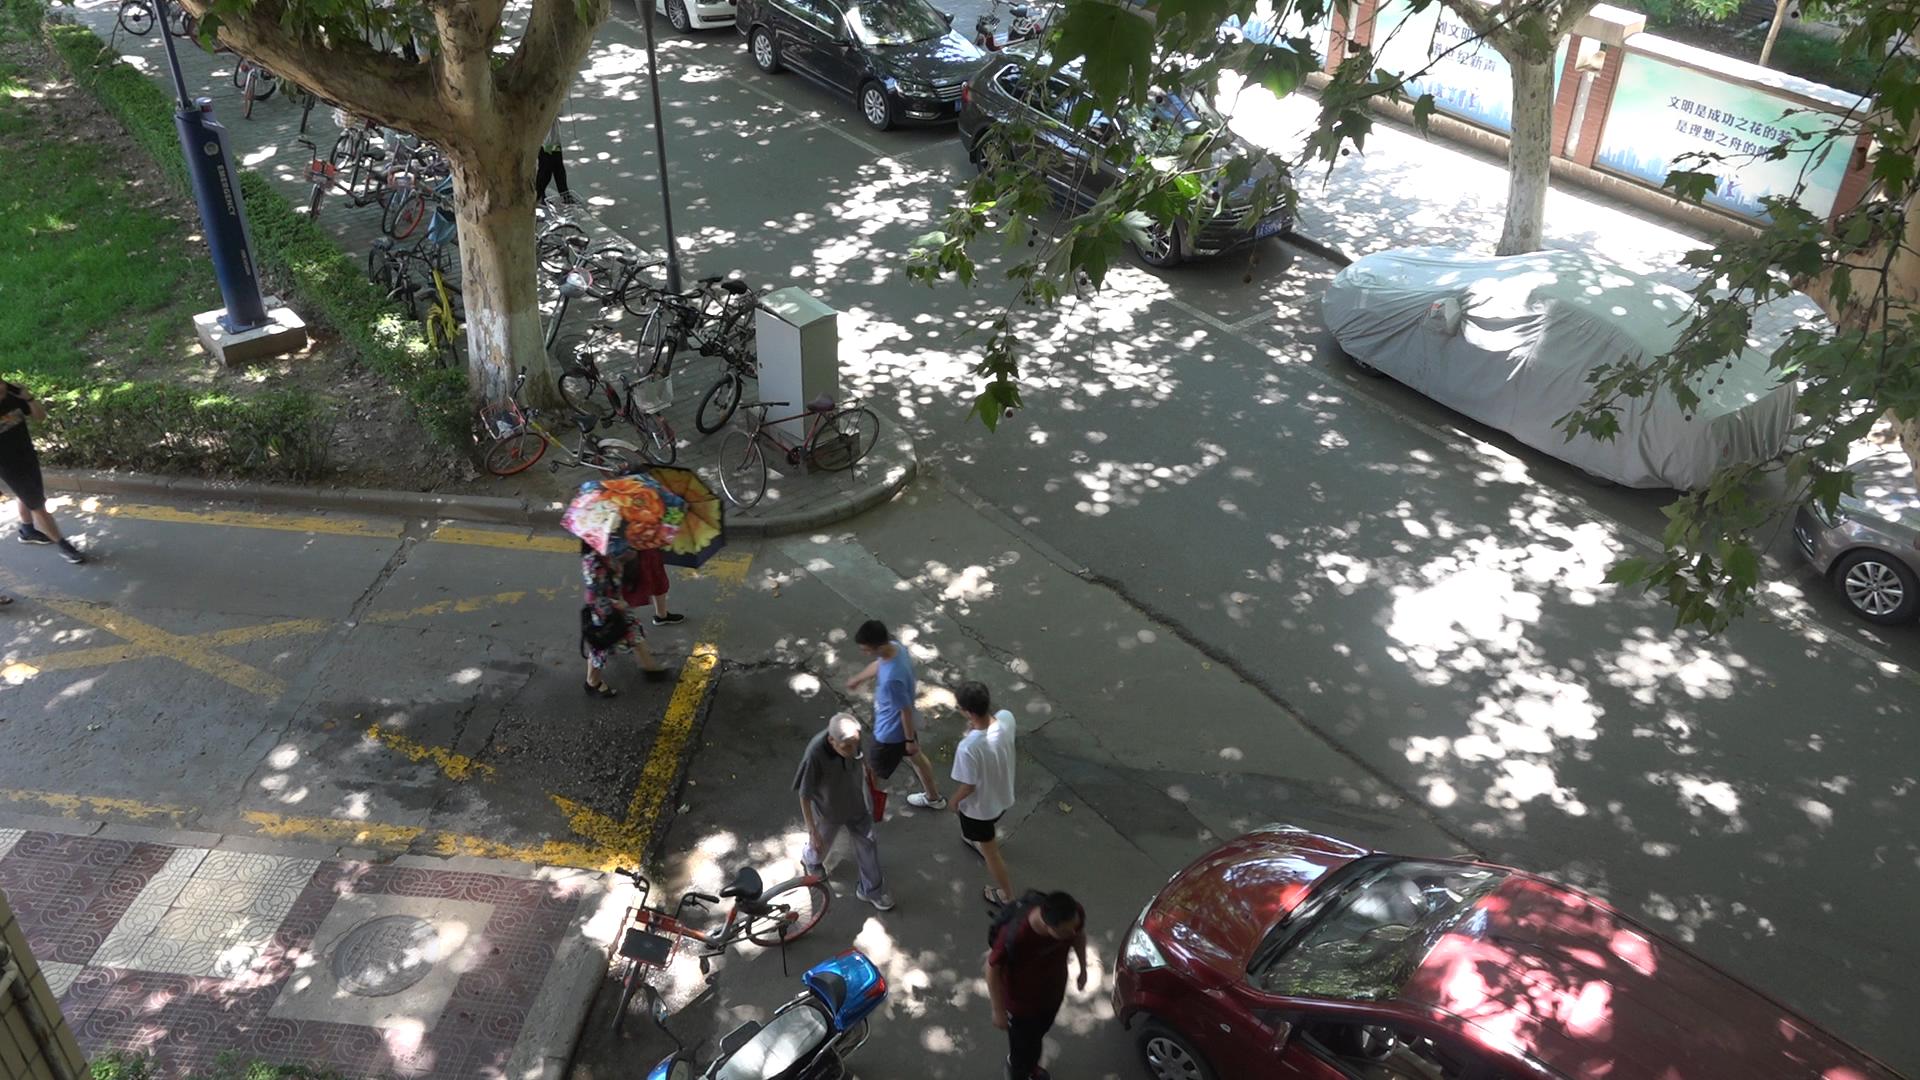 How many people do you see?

5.